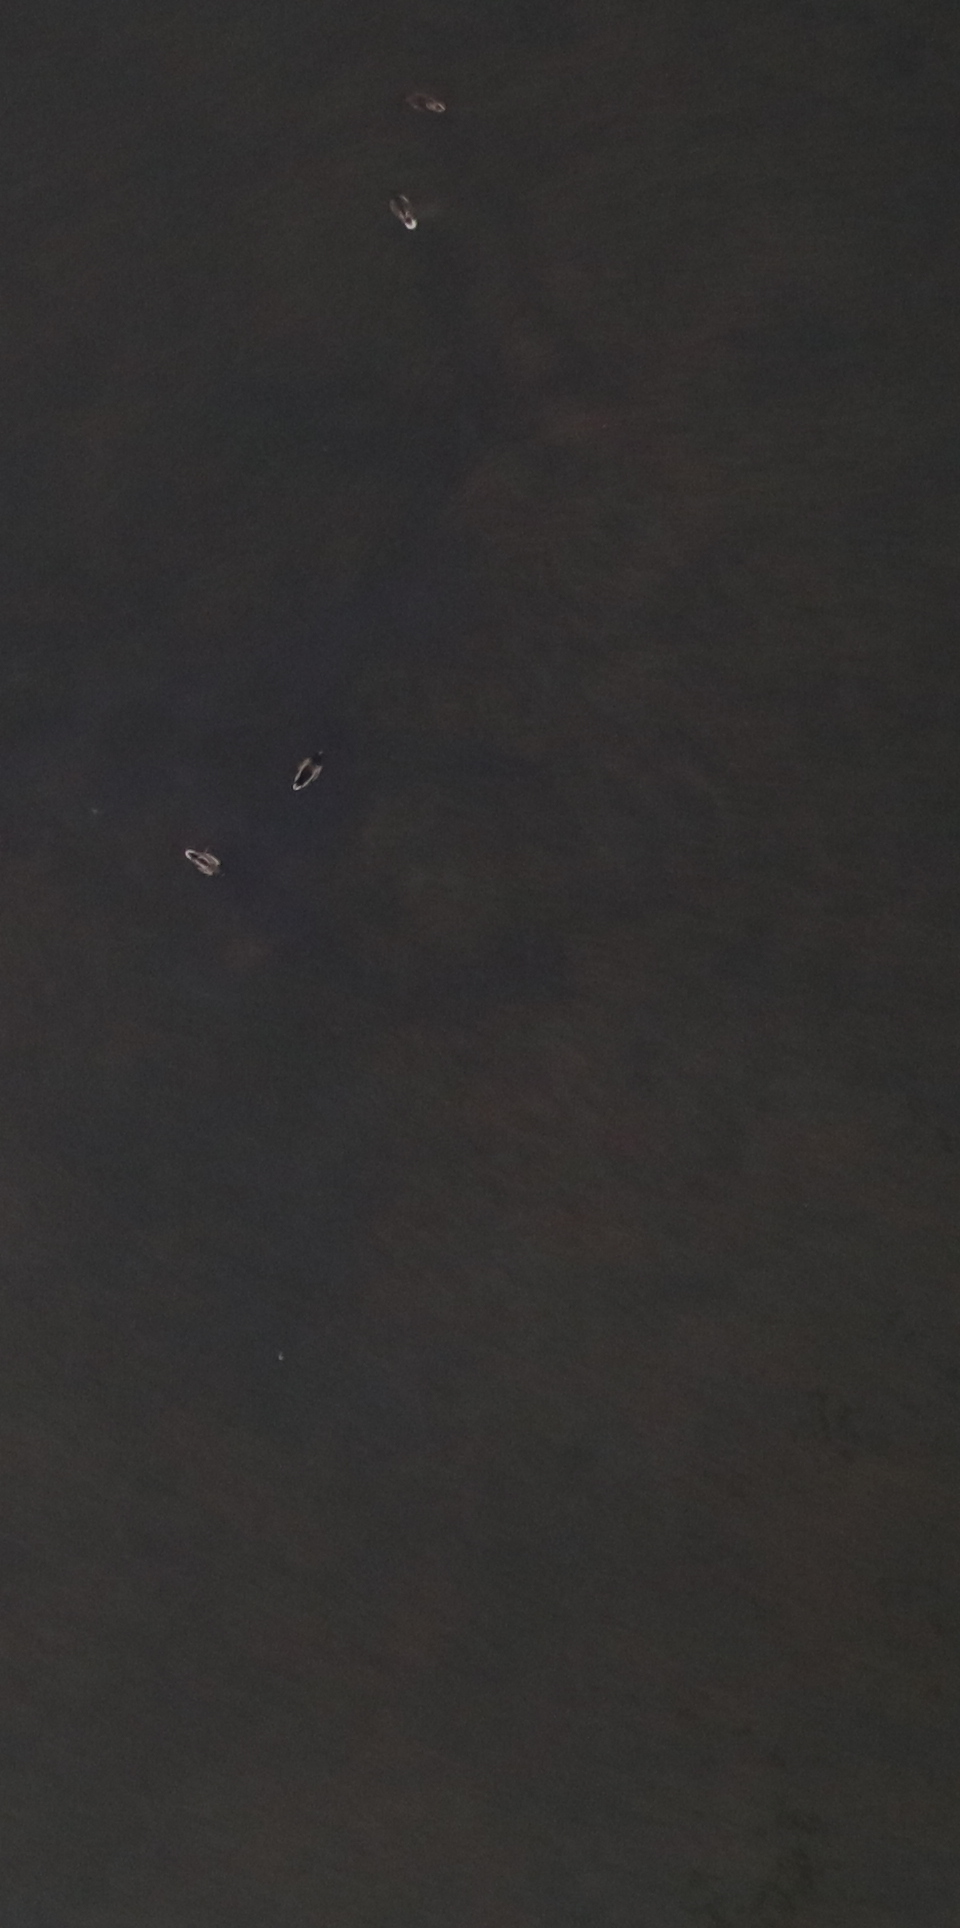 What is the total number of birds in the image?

4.